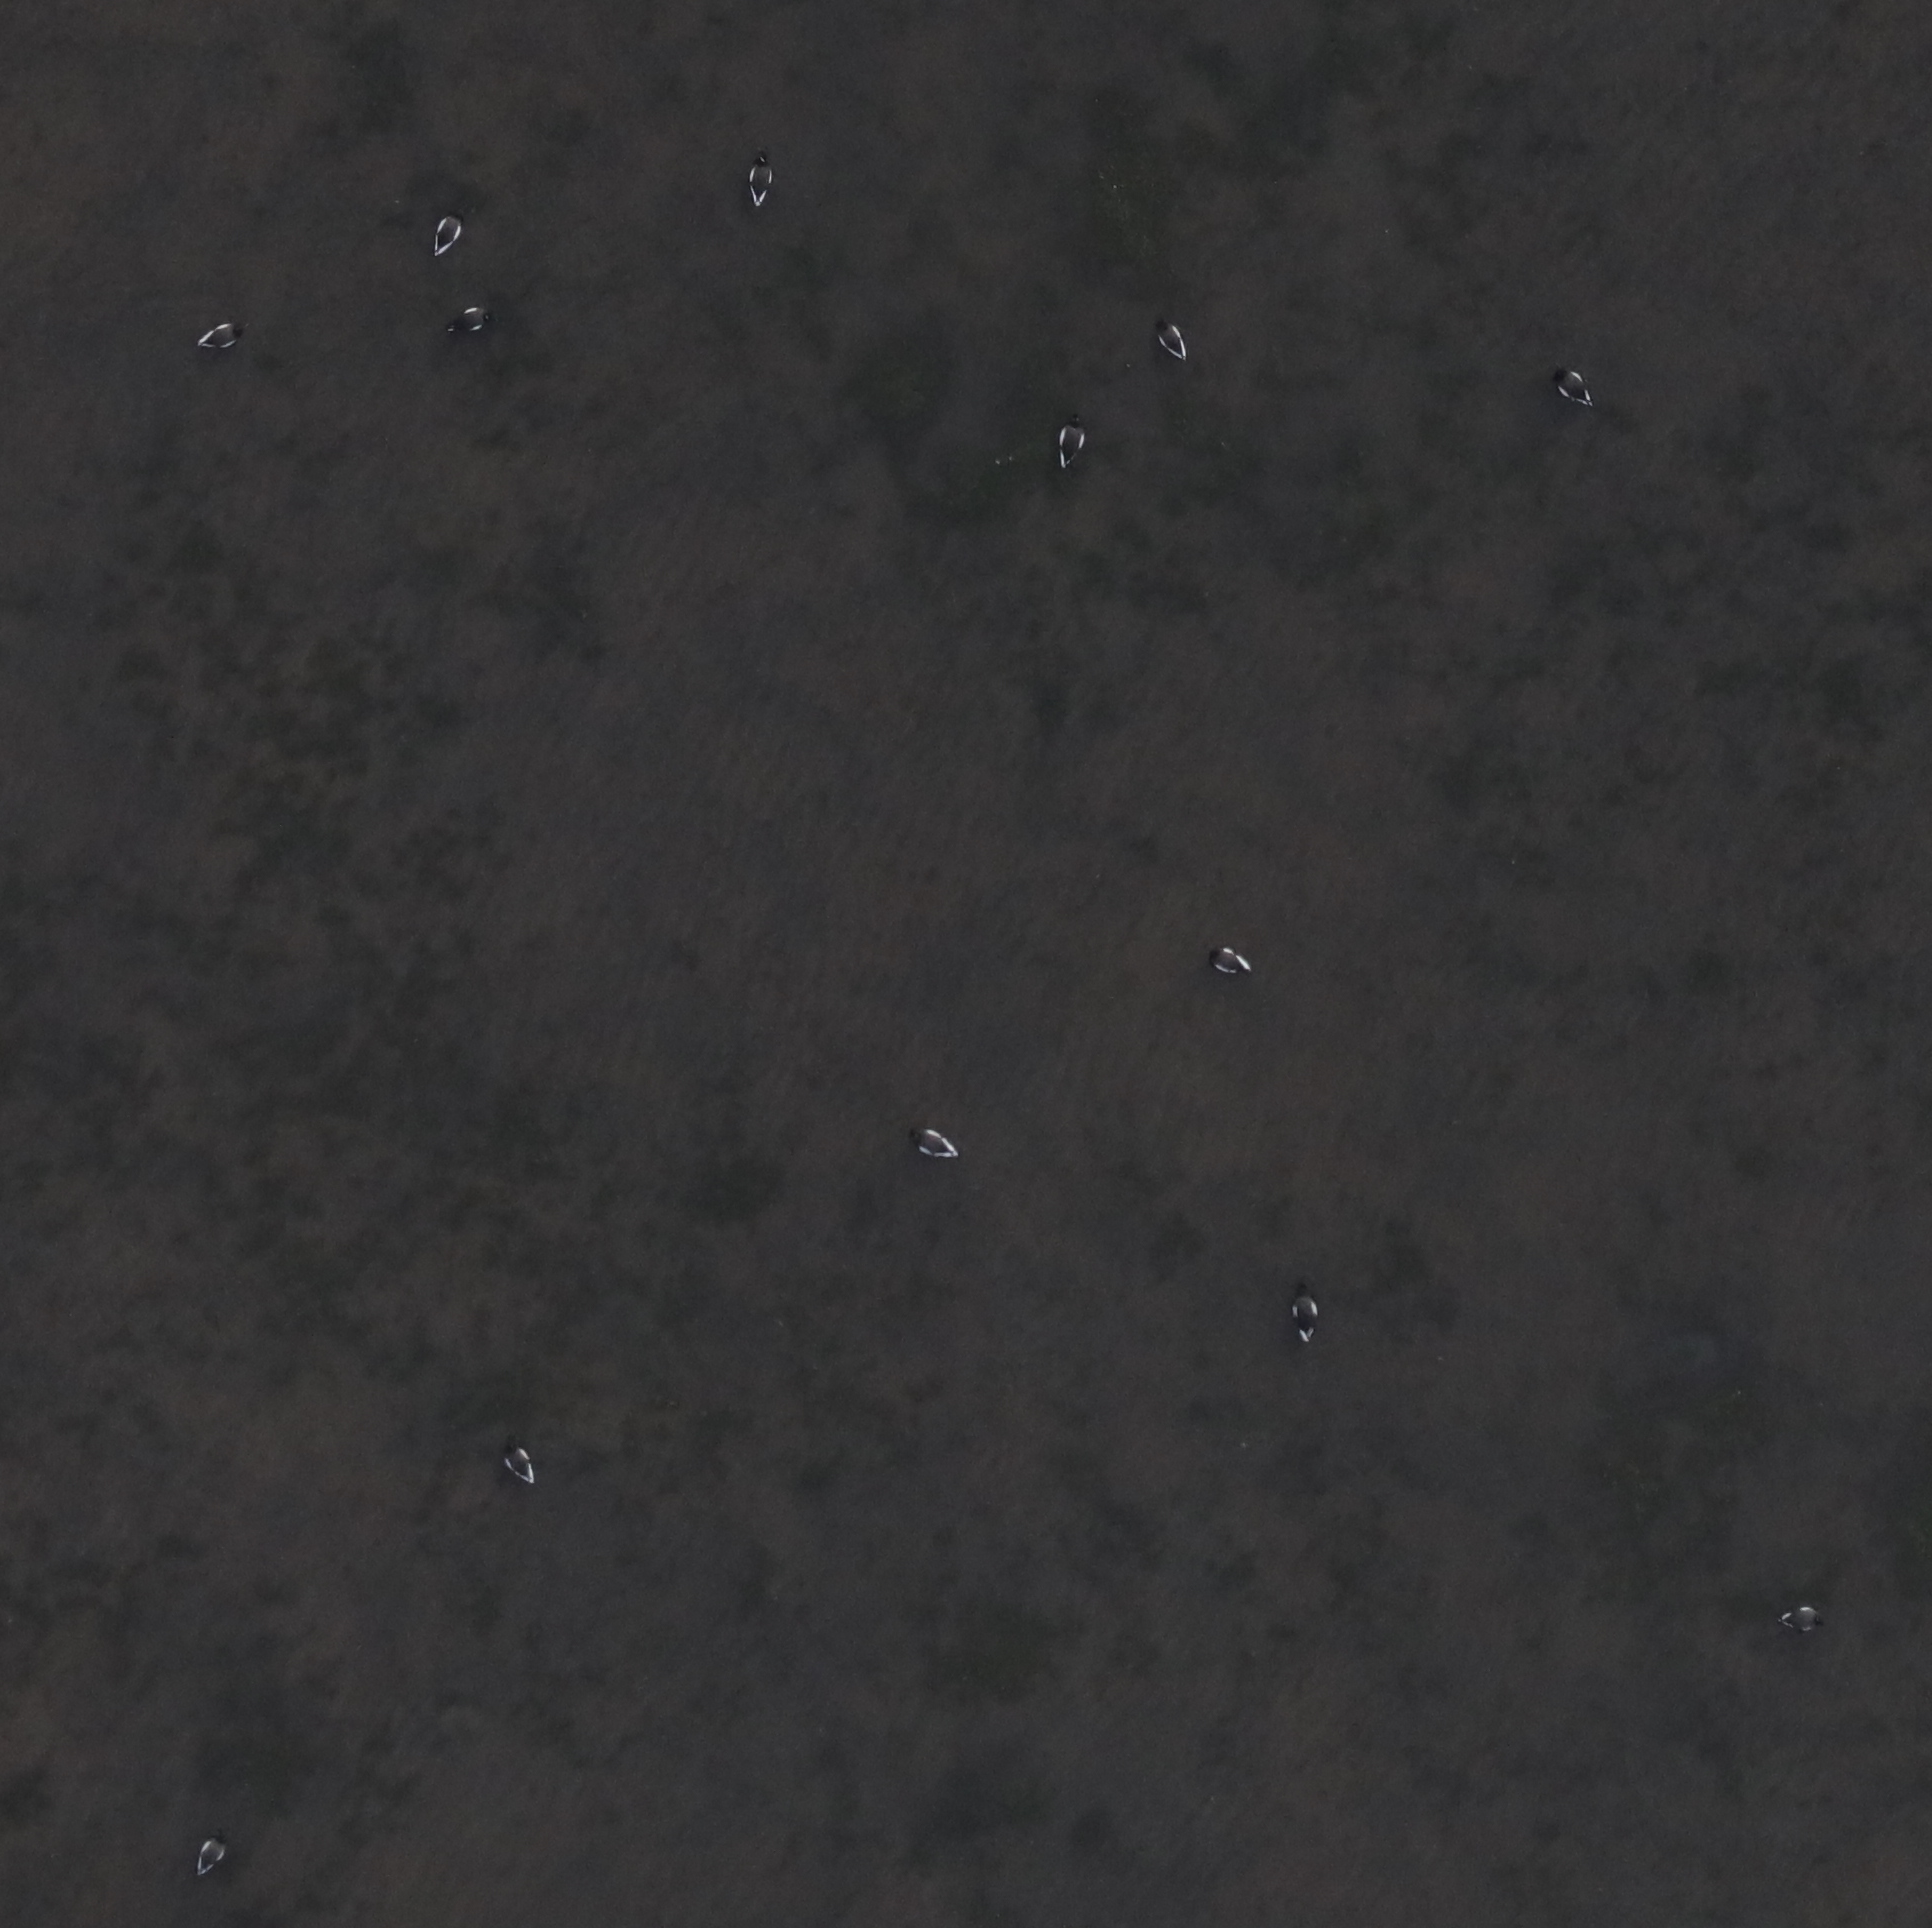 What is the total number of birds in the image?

13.